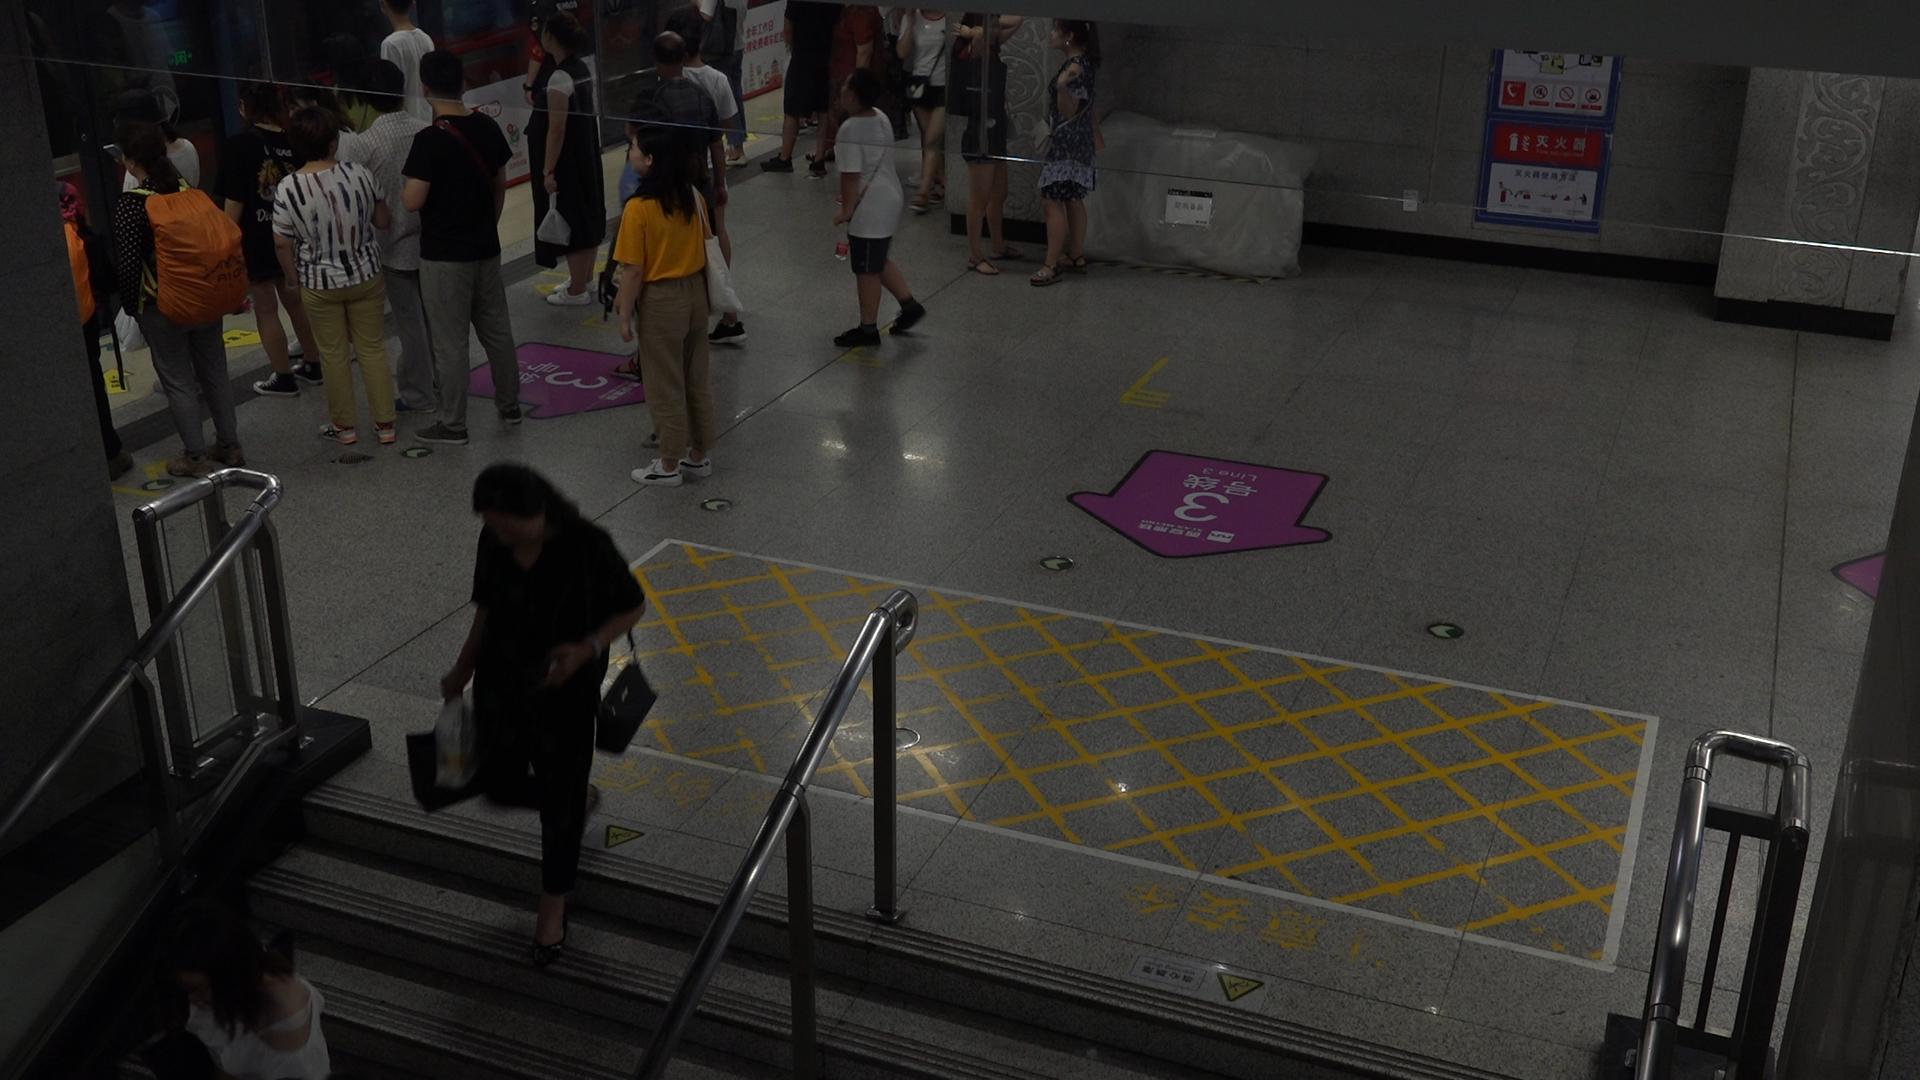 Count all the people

20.